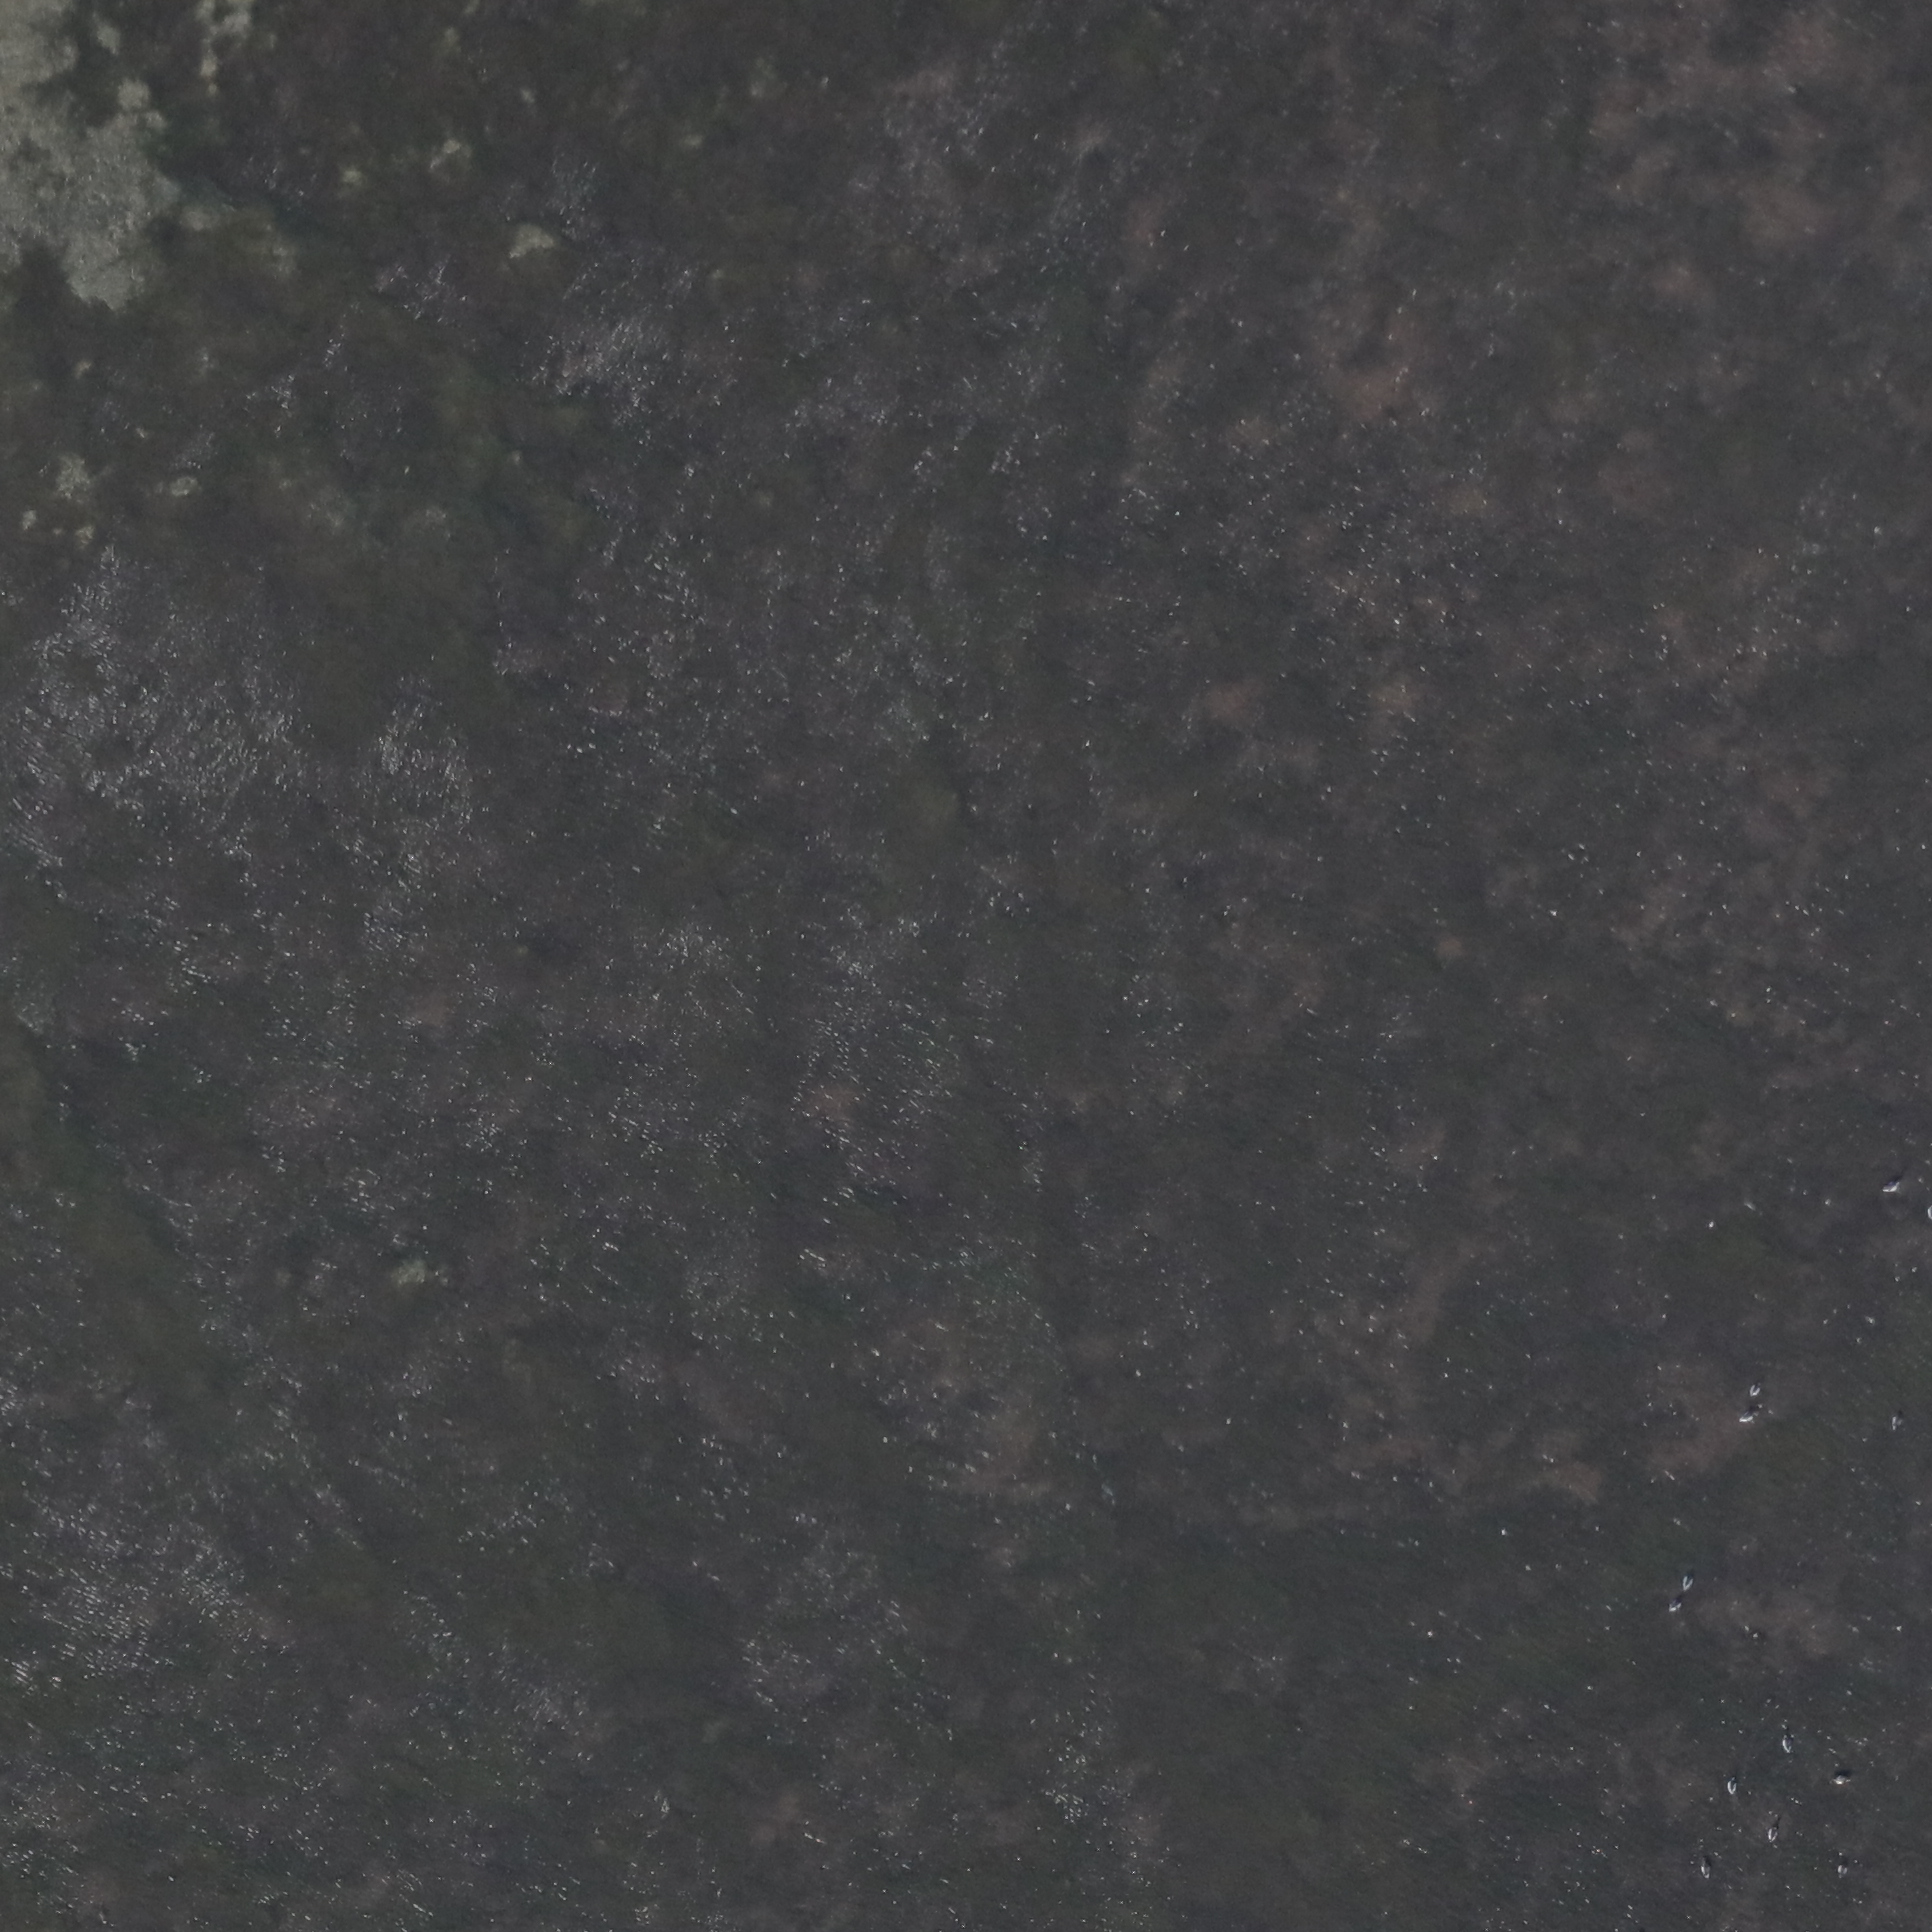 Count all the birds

12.